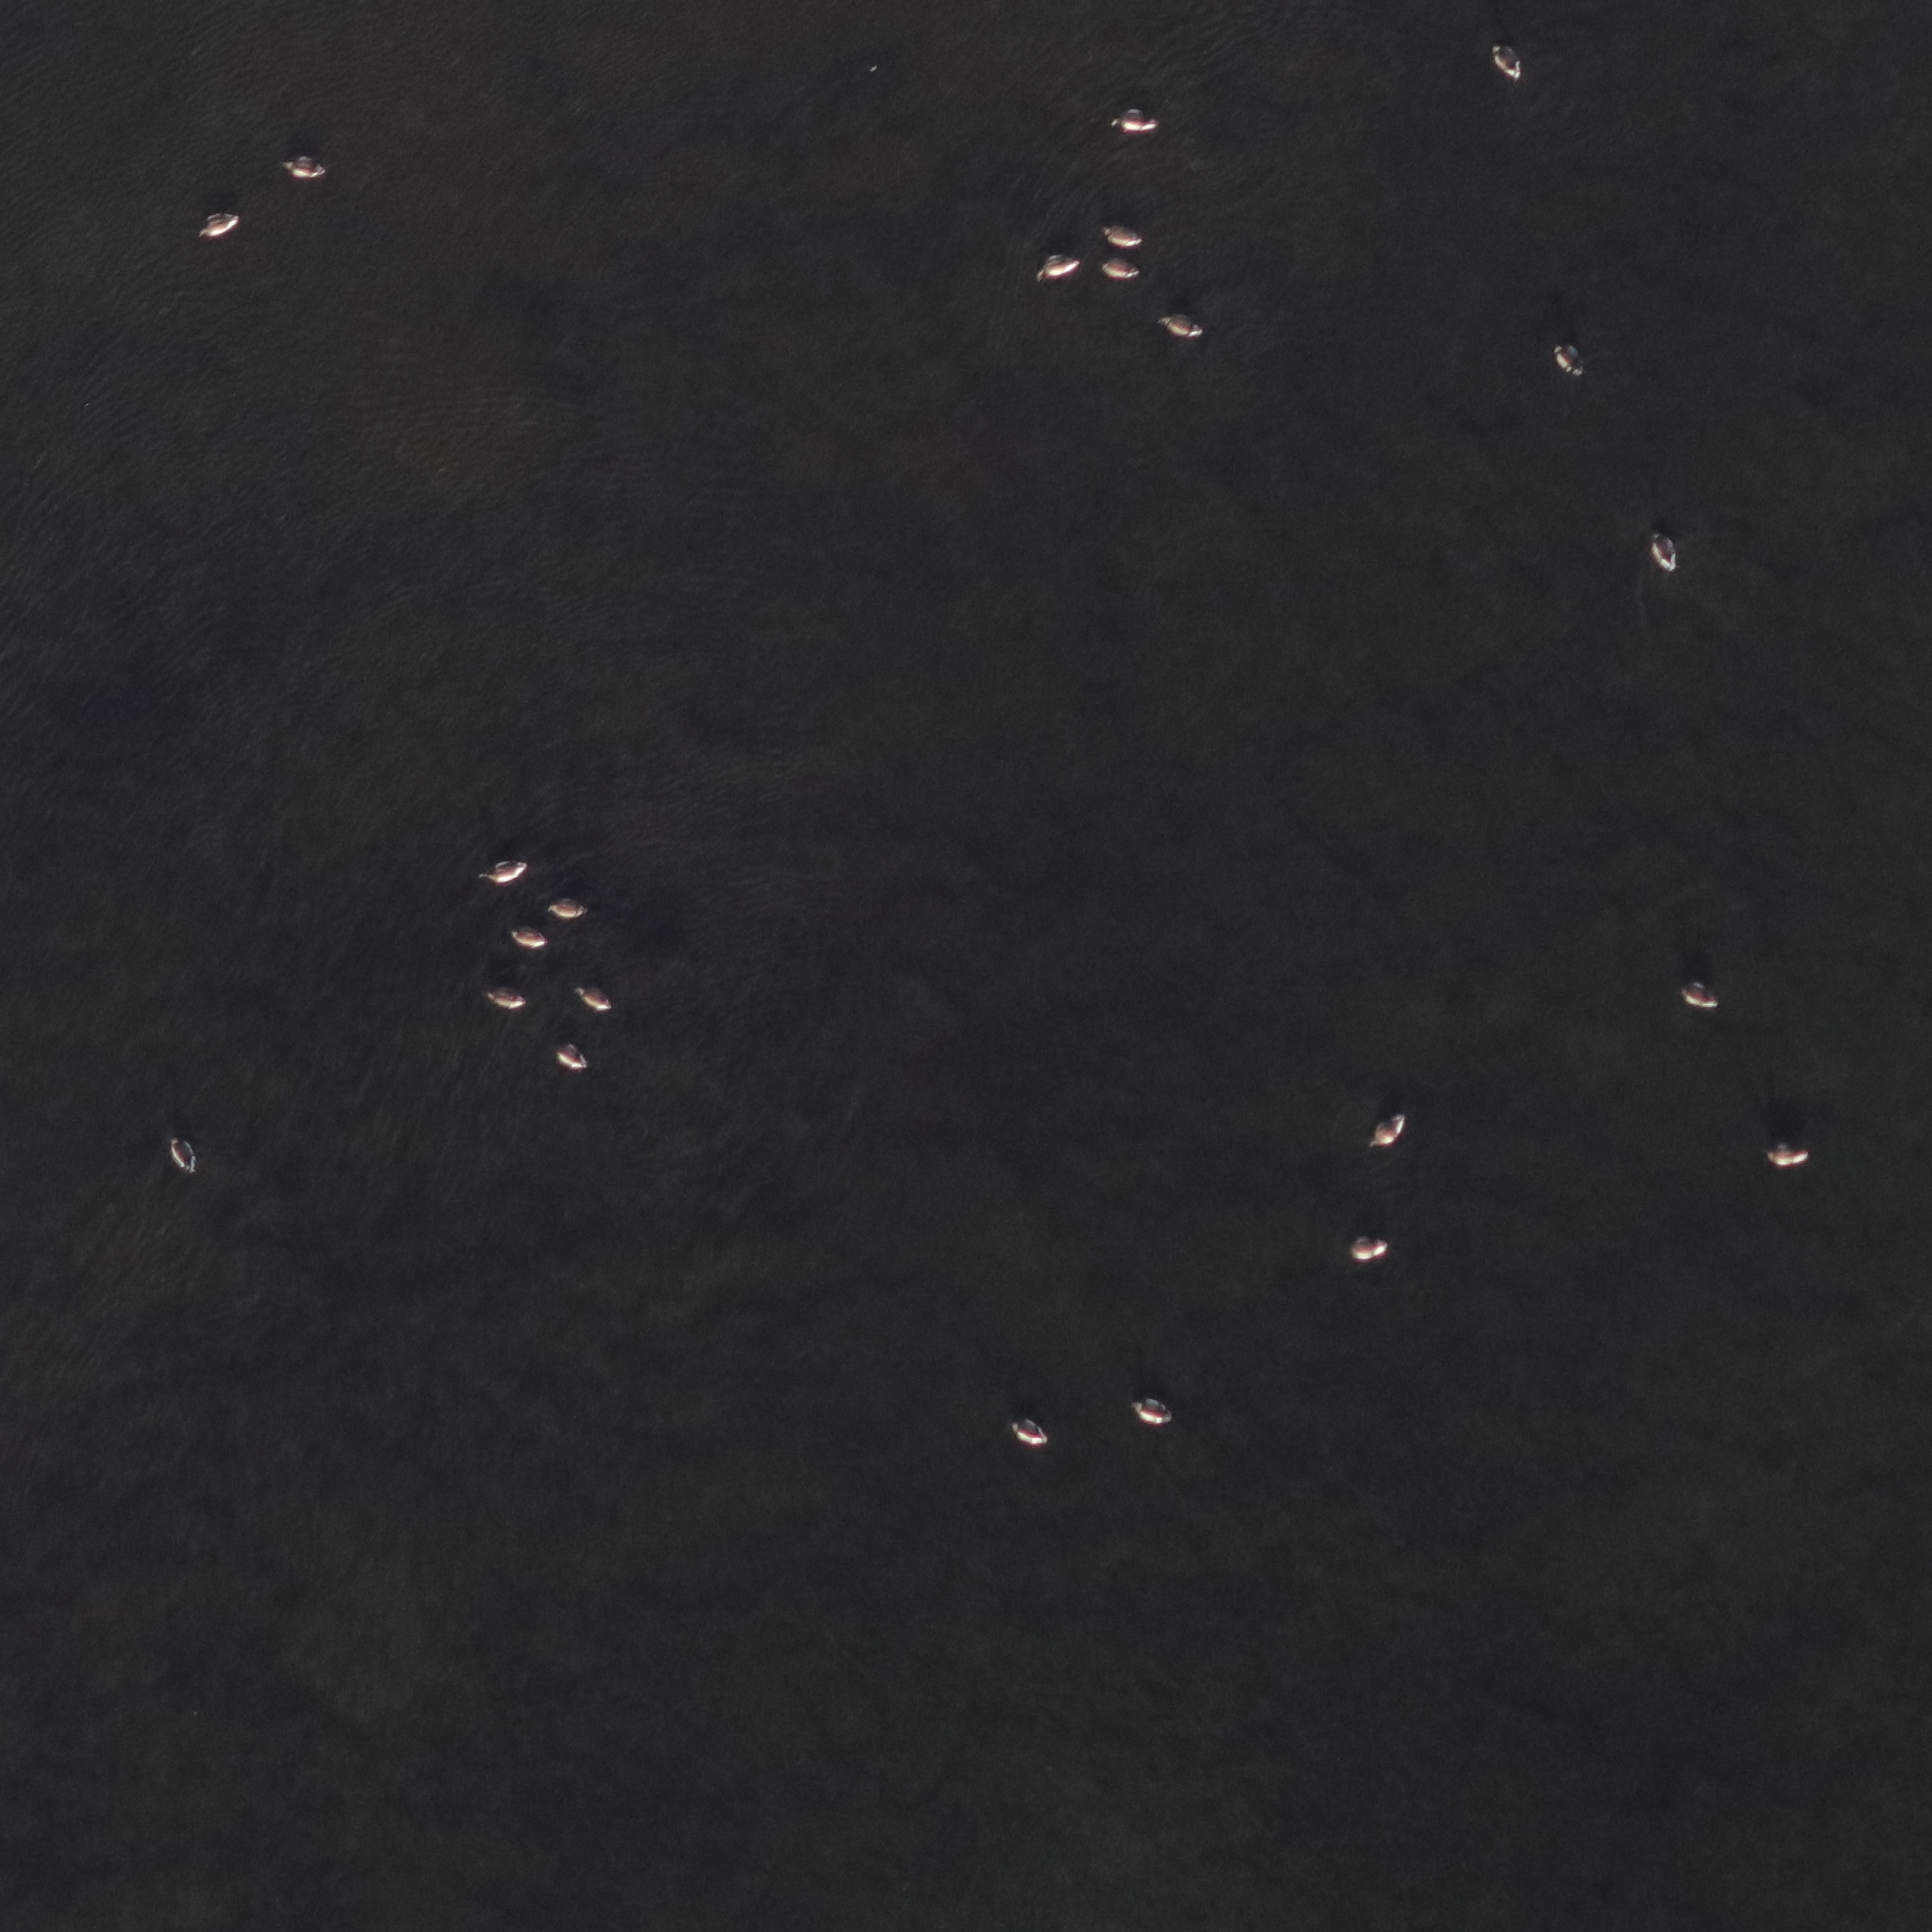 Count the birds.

23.